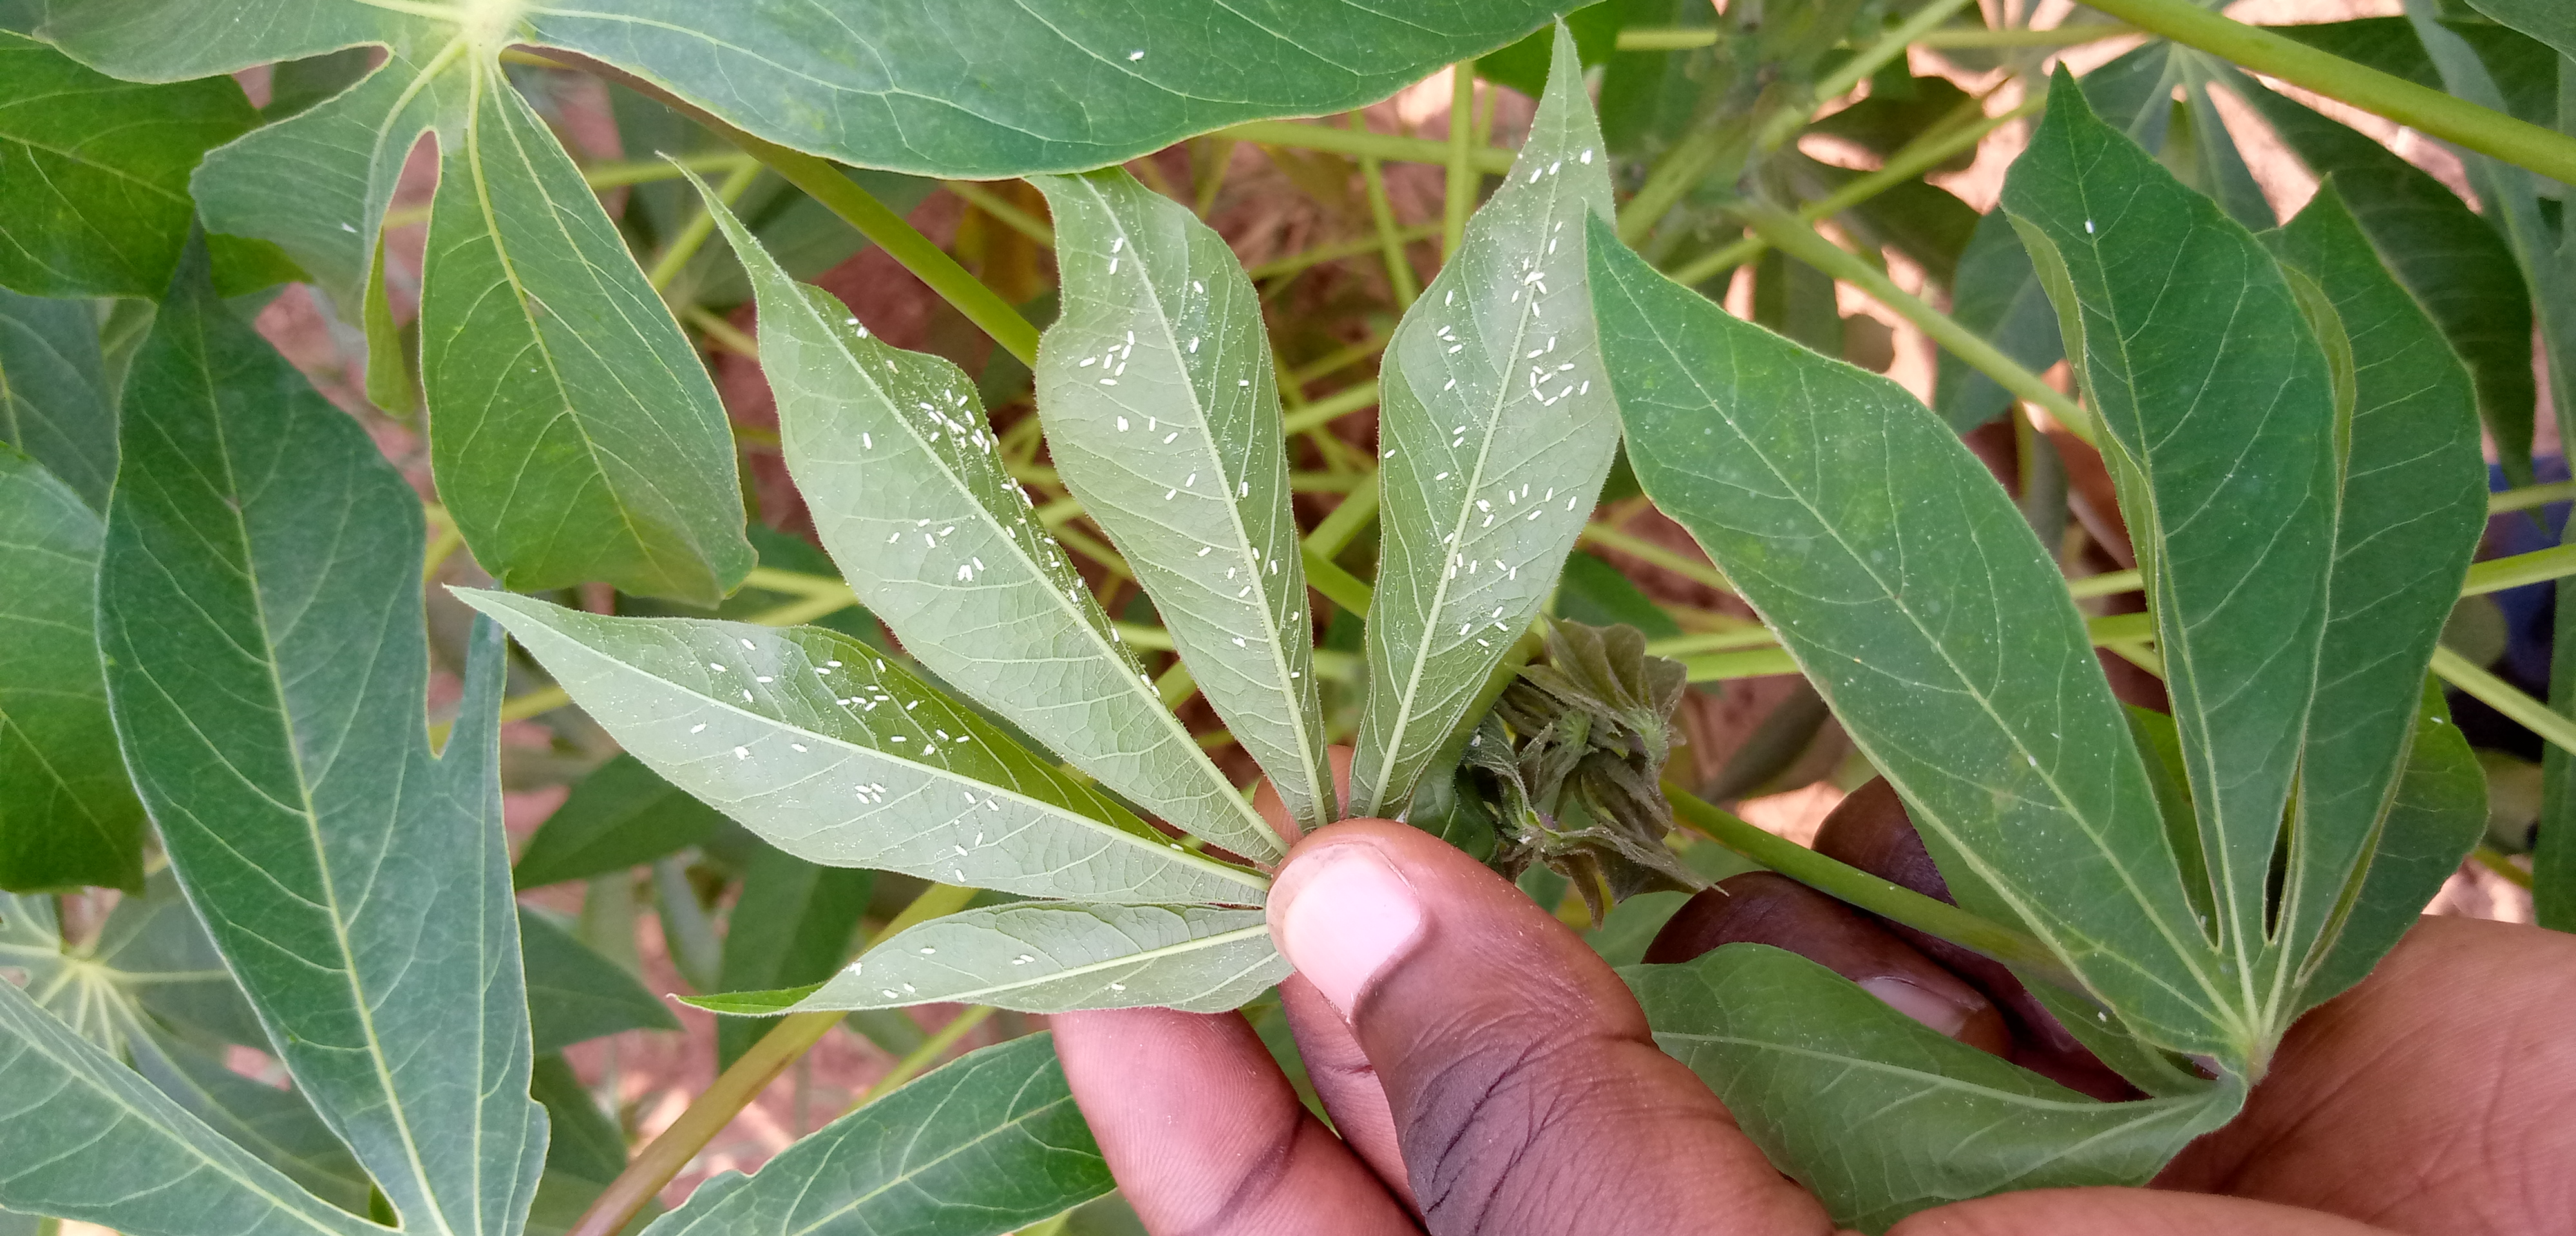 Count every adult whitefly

156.